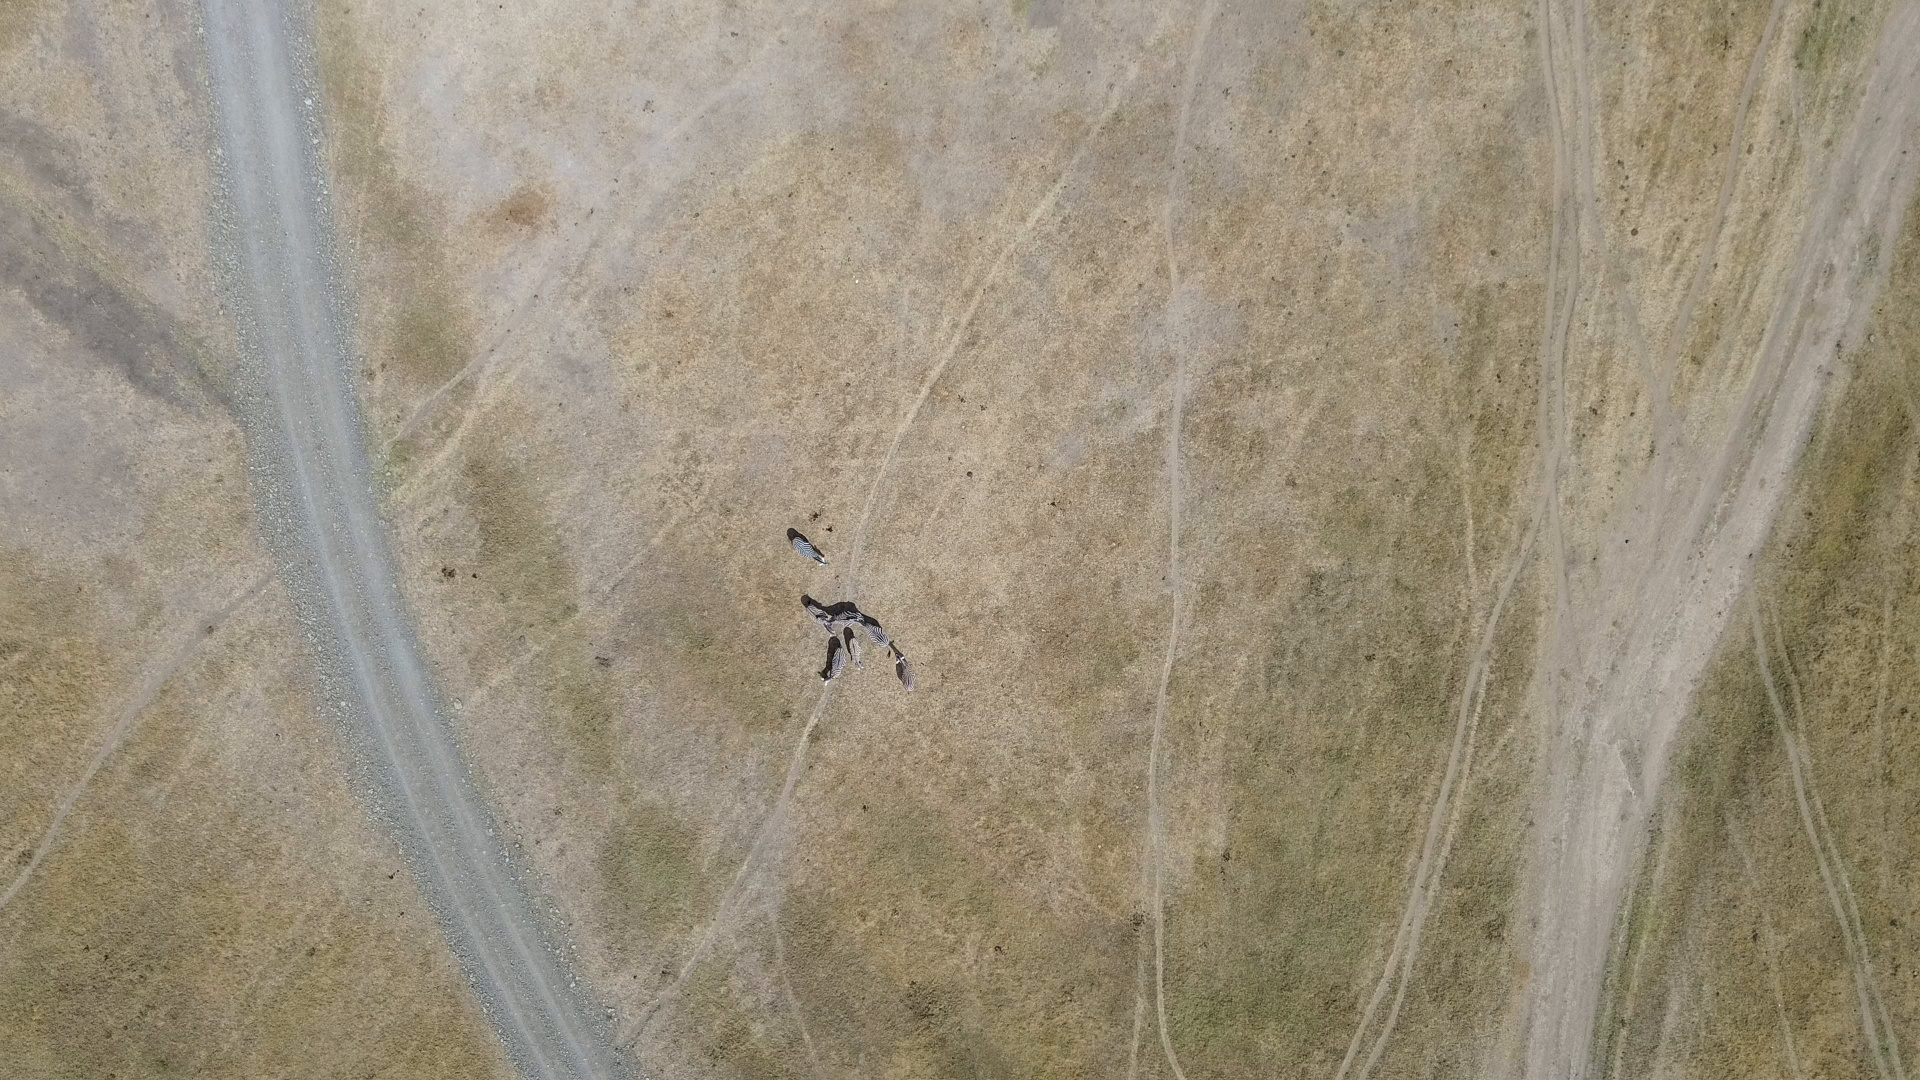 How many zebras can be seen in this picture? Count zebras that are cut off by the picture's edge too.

7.